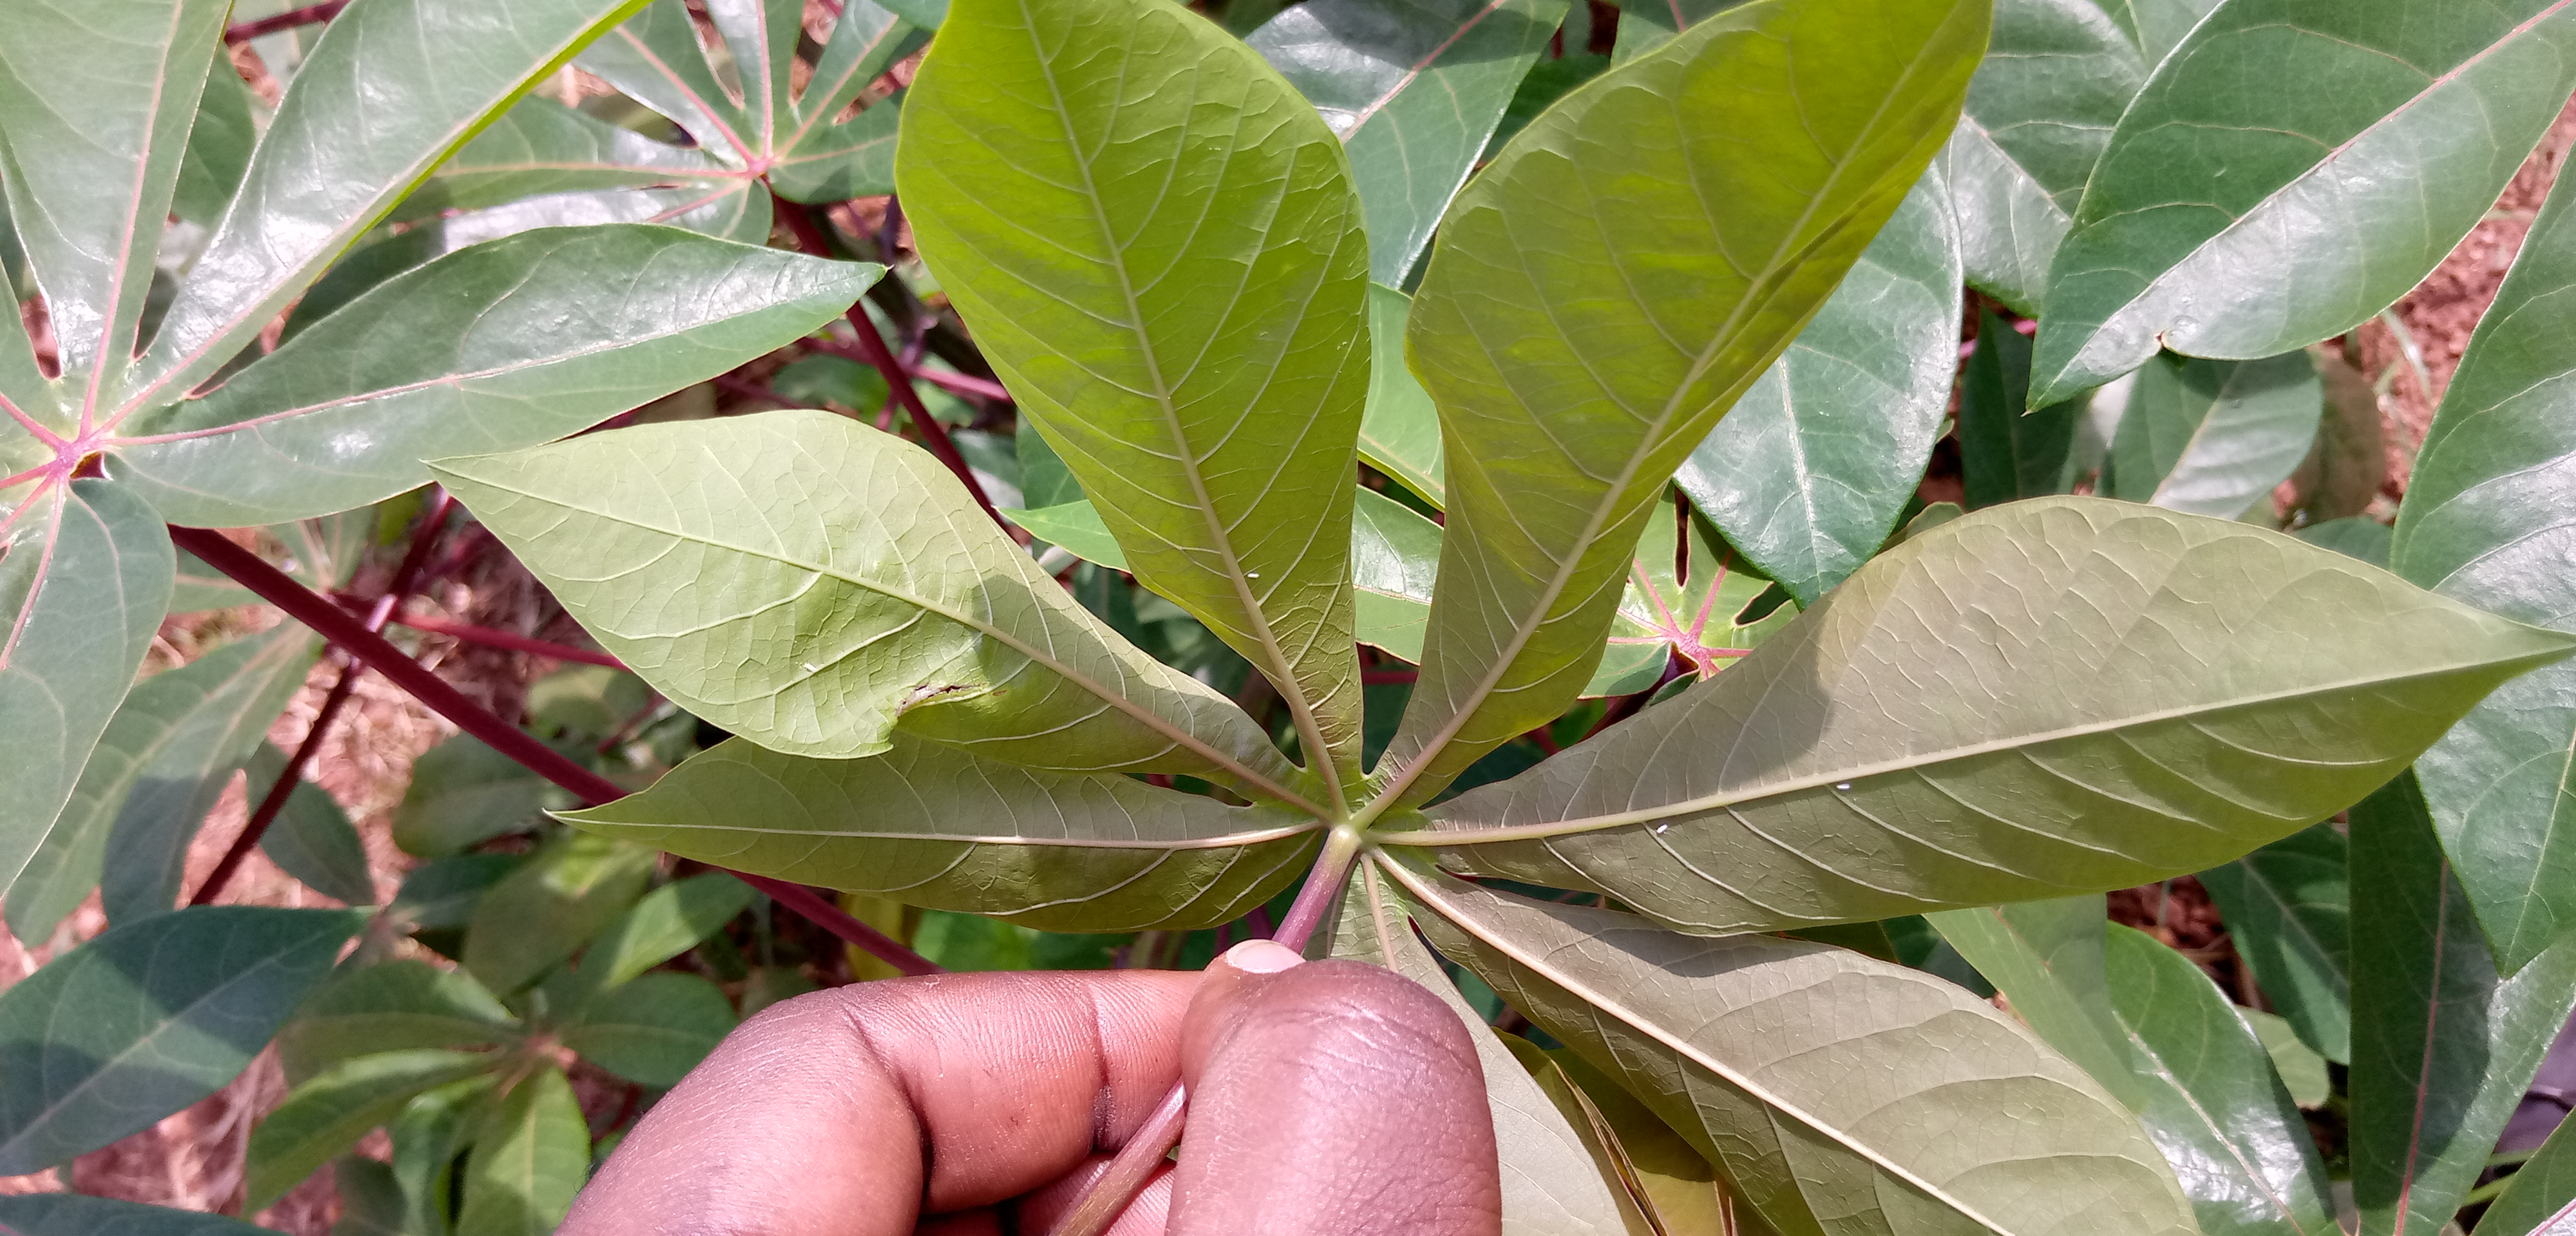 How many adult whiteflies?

4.